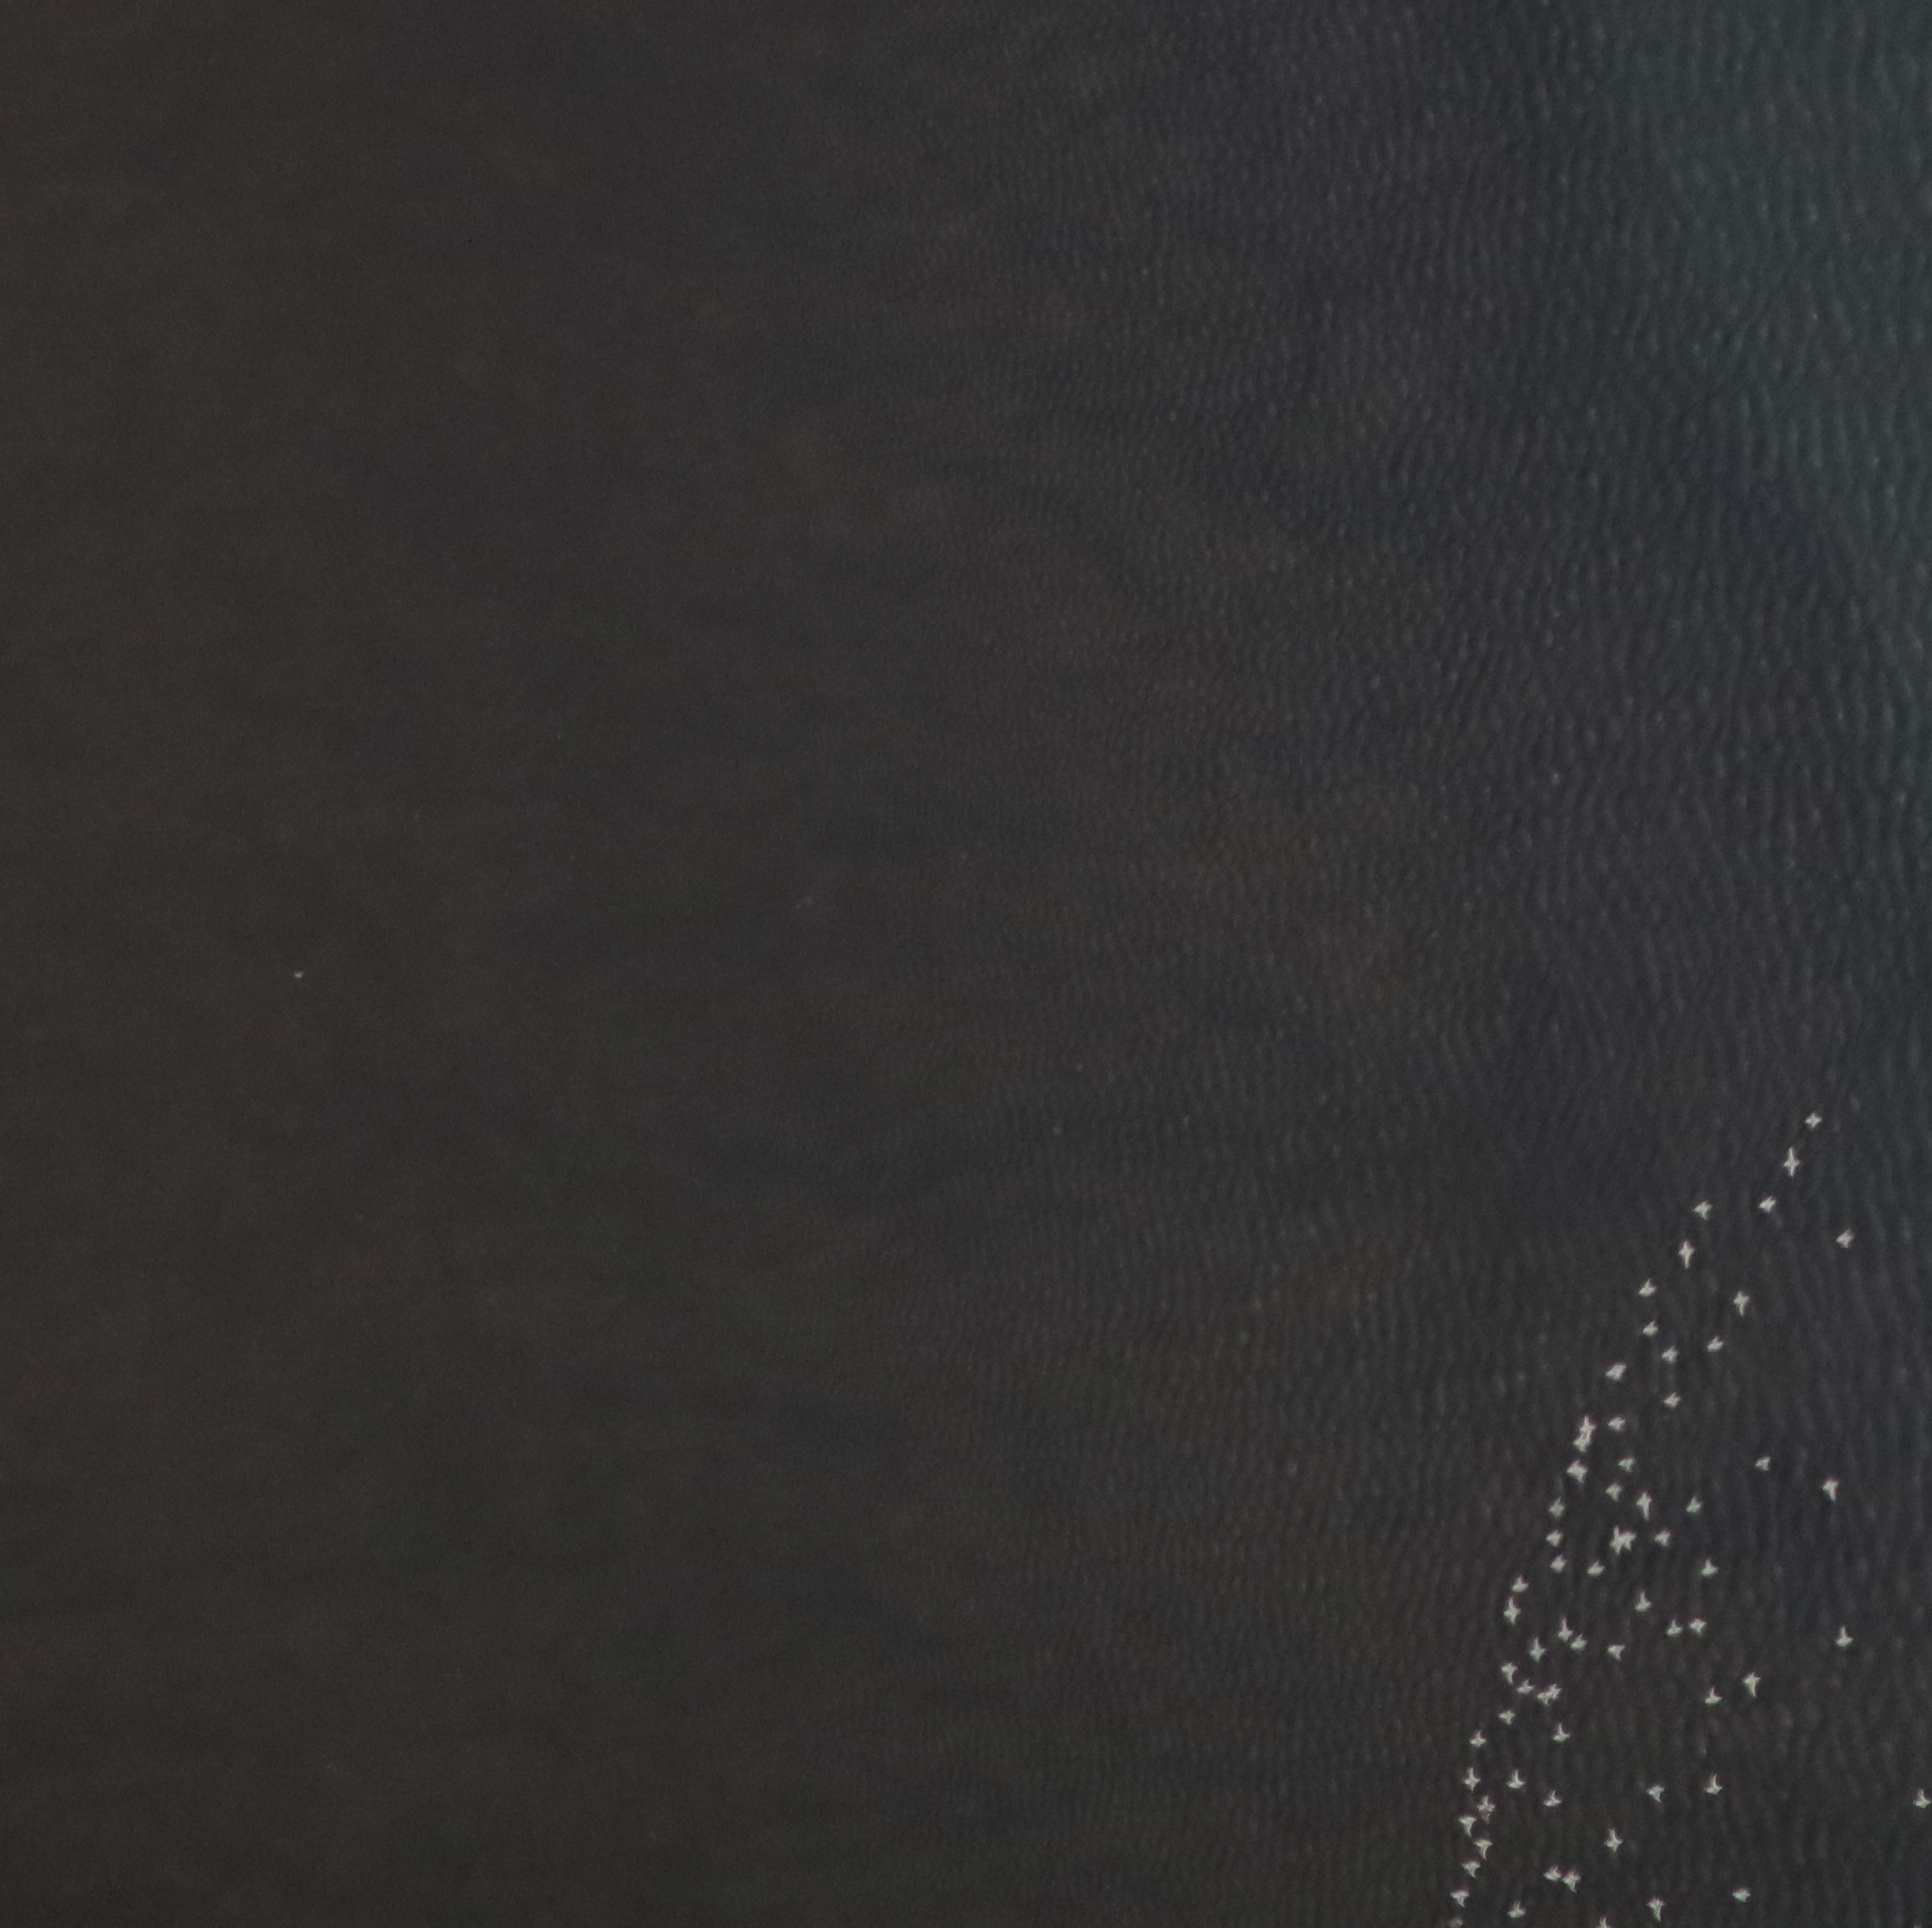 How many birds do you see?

67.